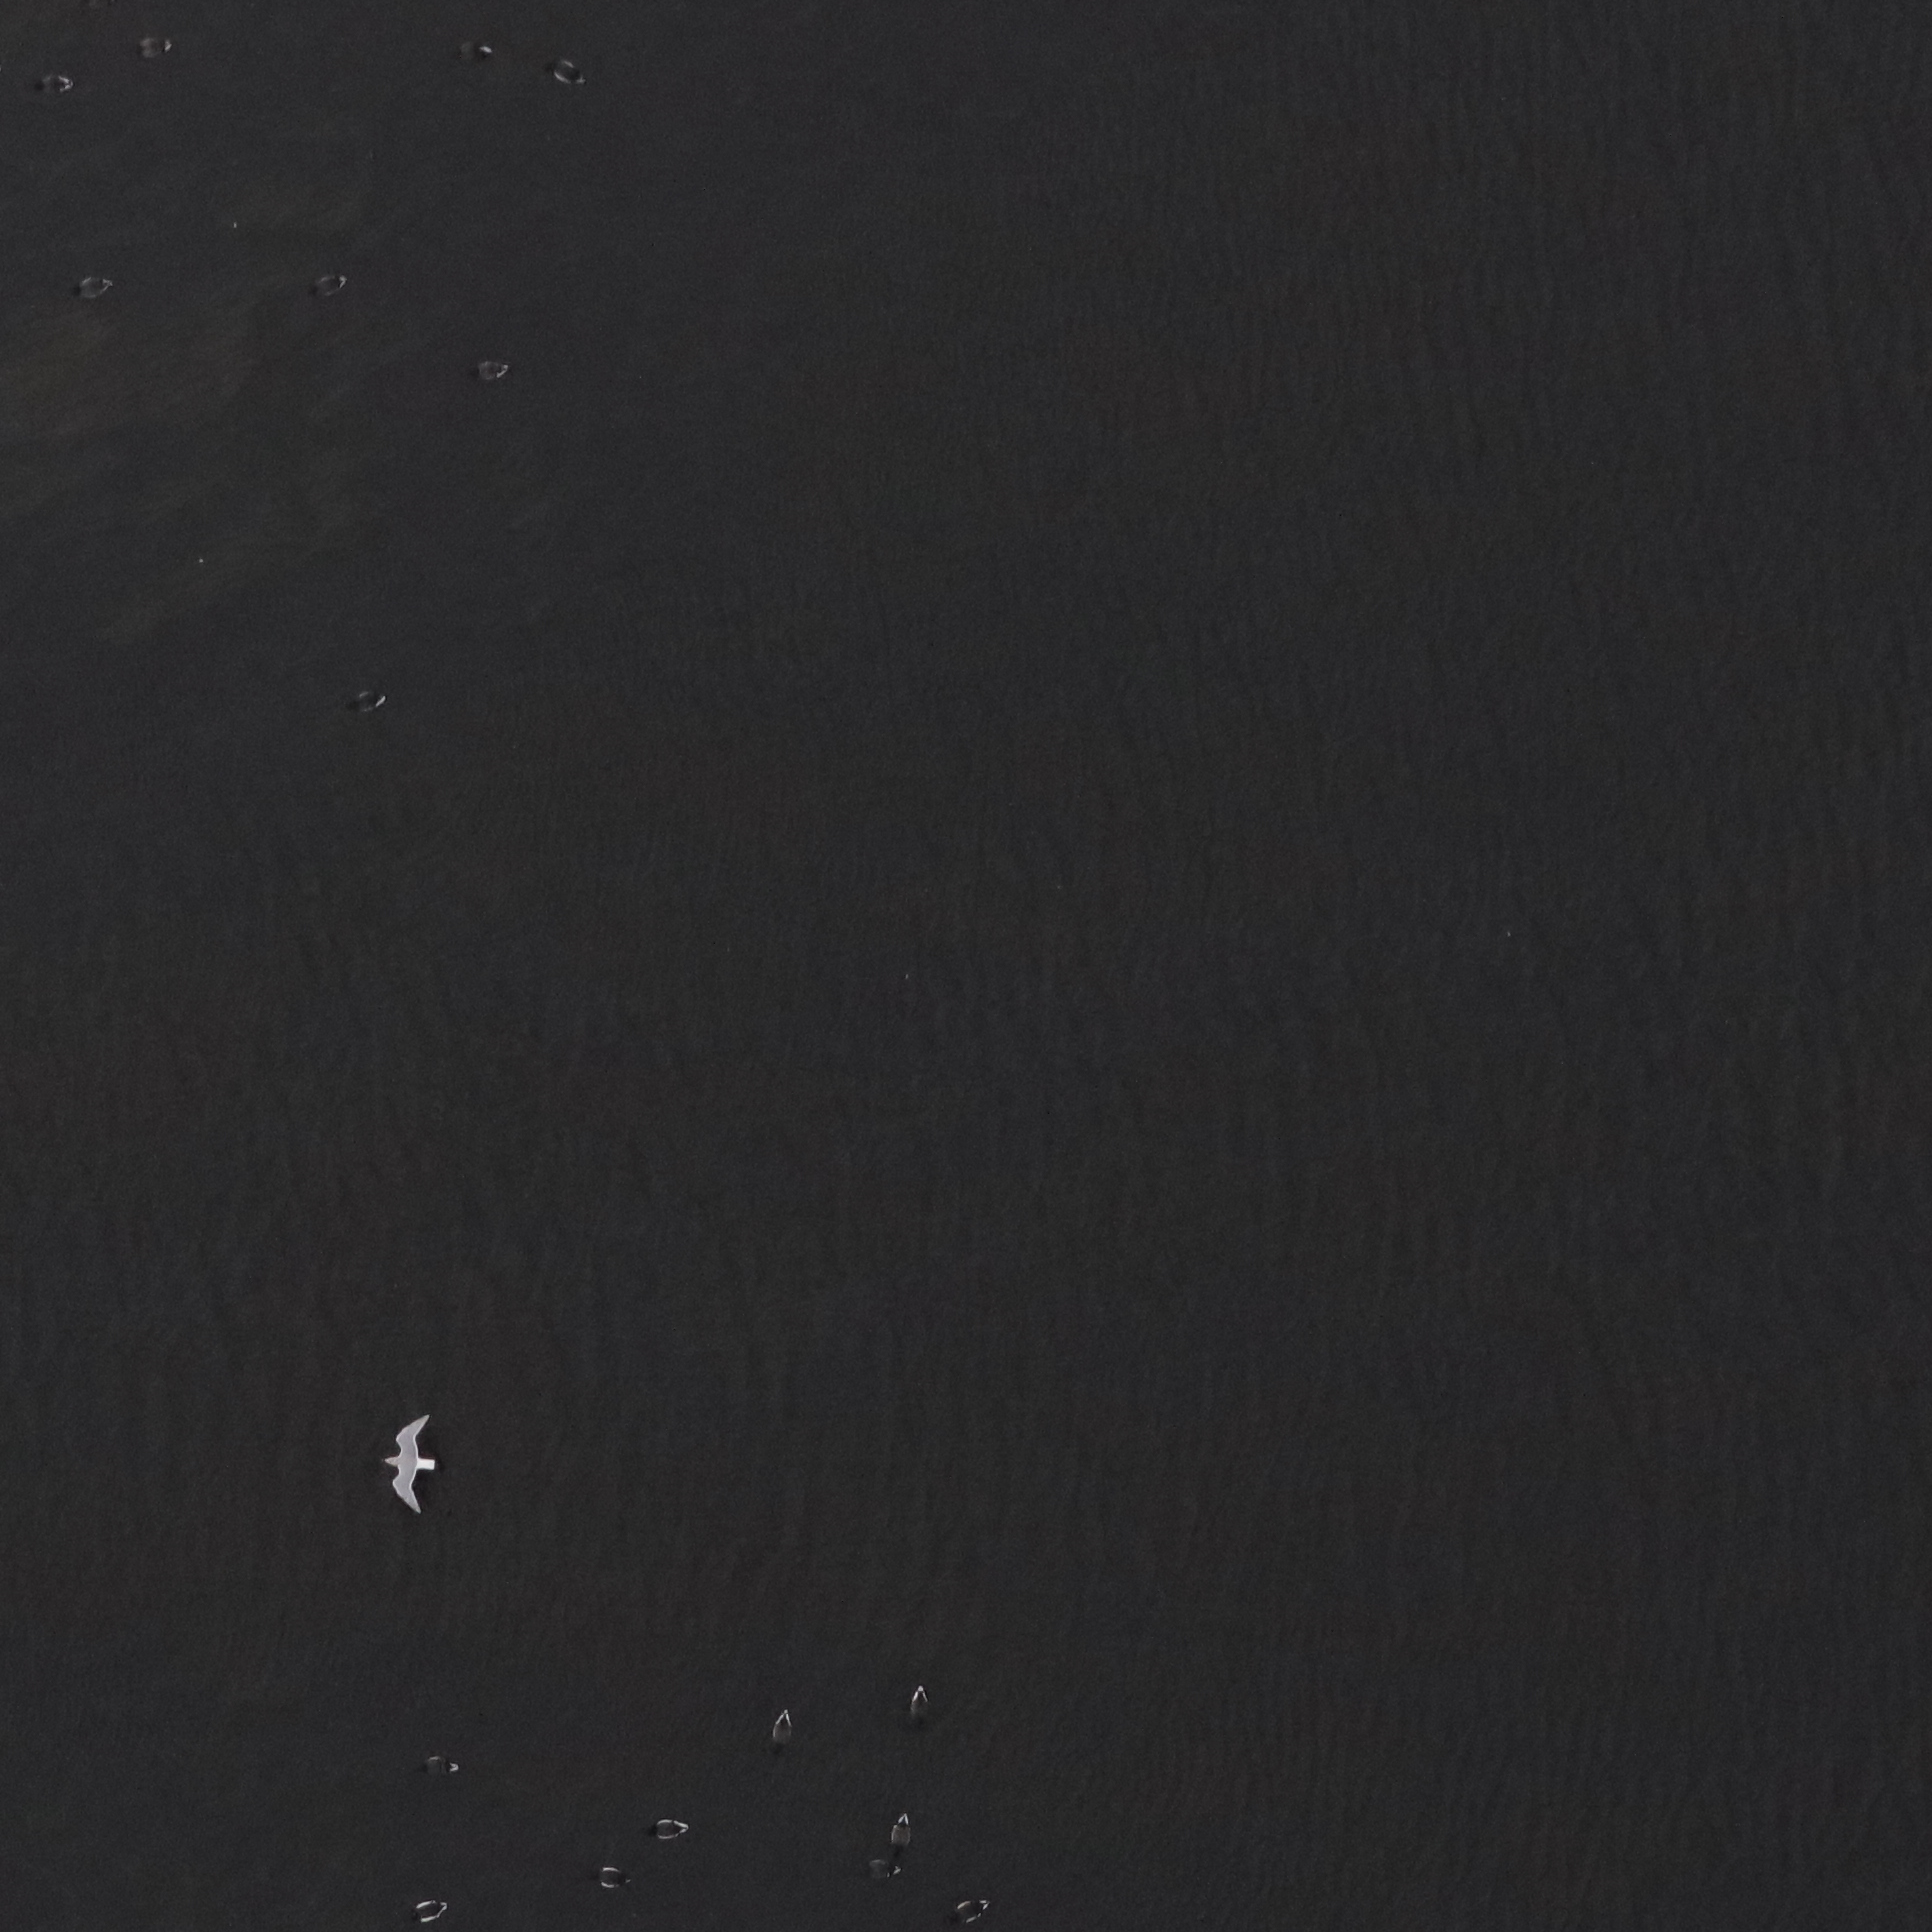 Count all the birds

18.